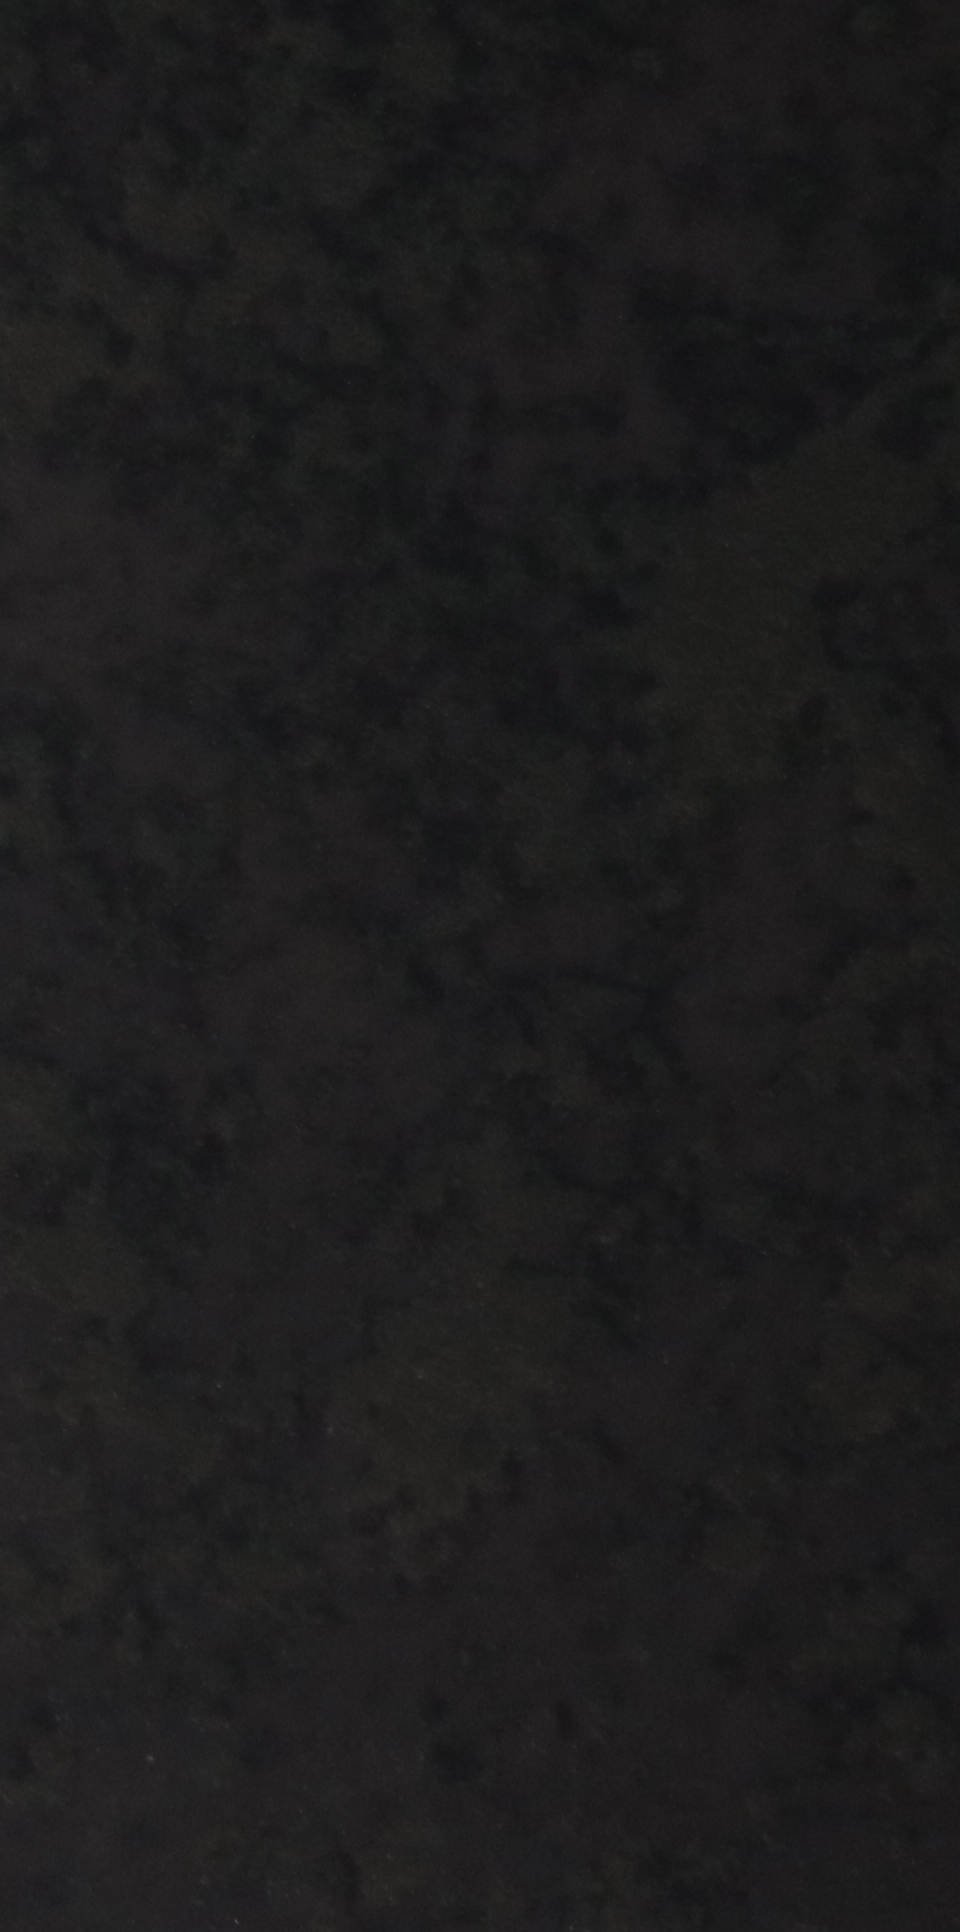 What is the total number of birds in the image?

0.